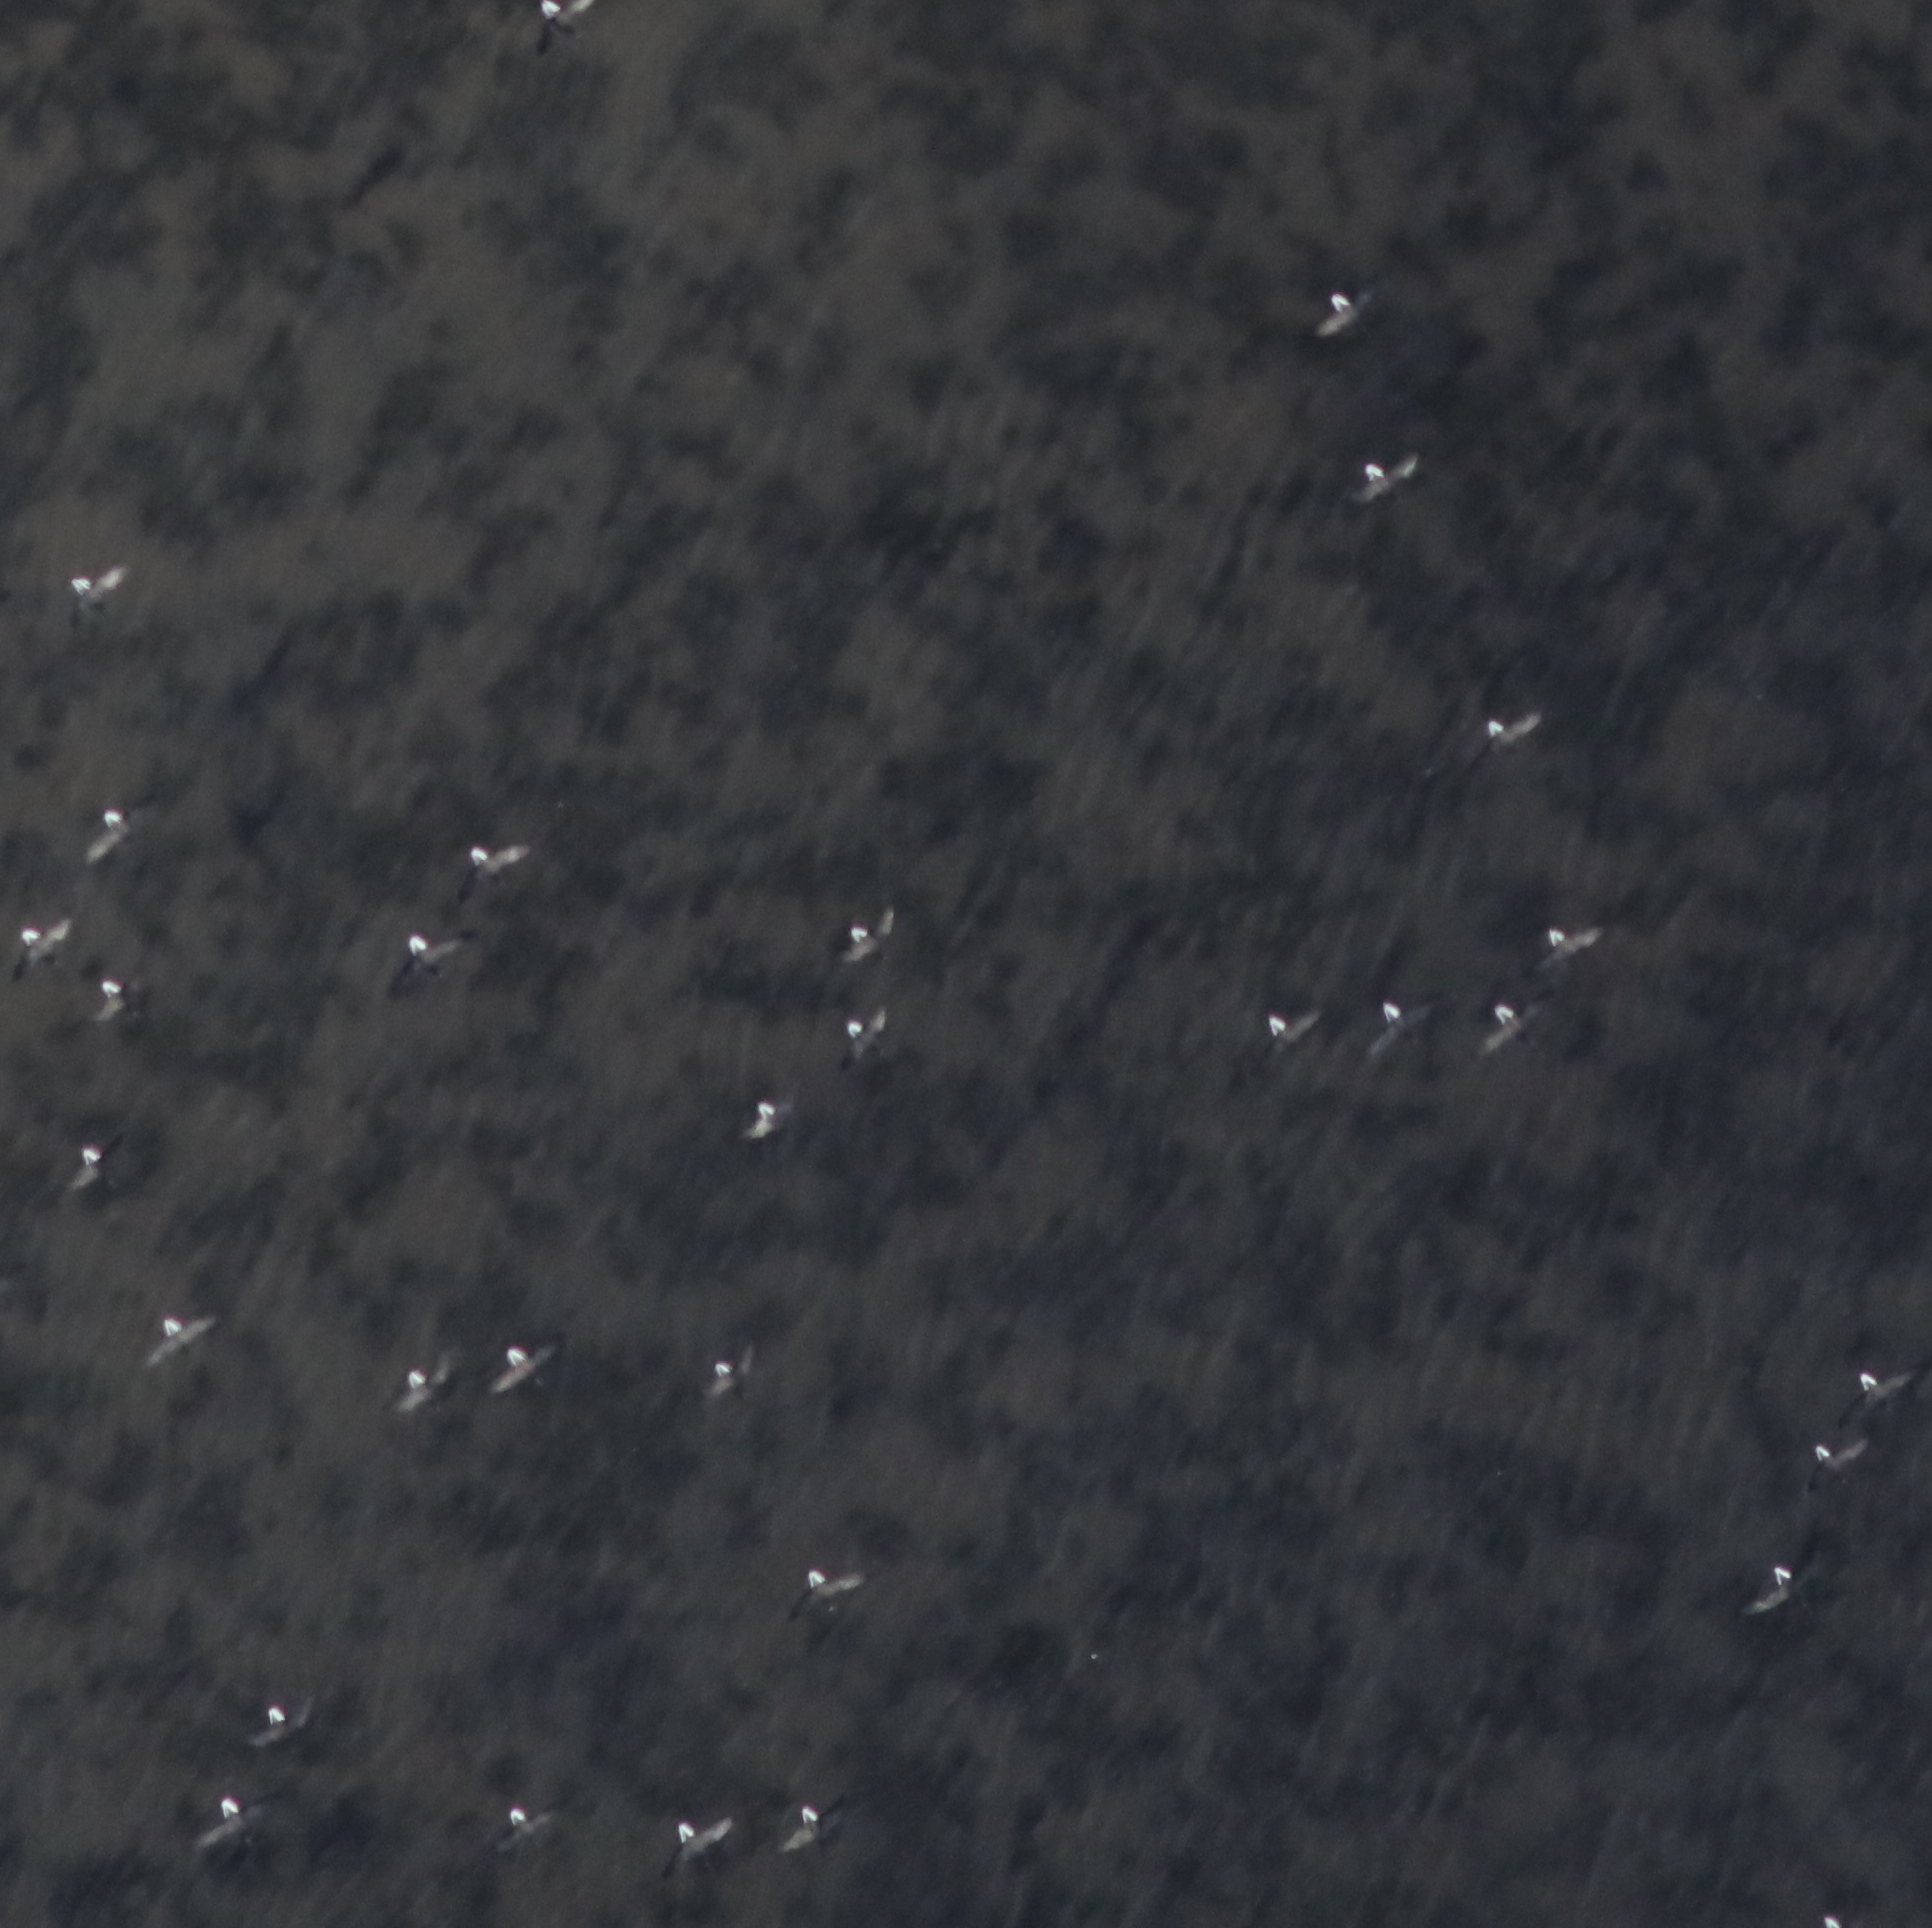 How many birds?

31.